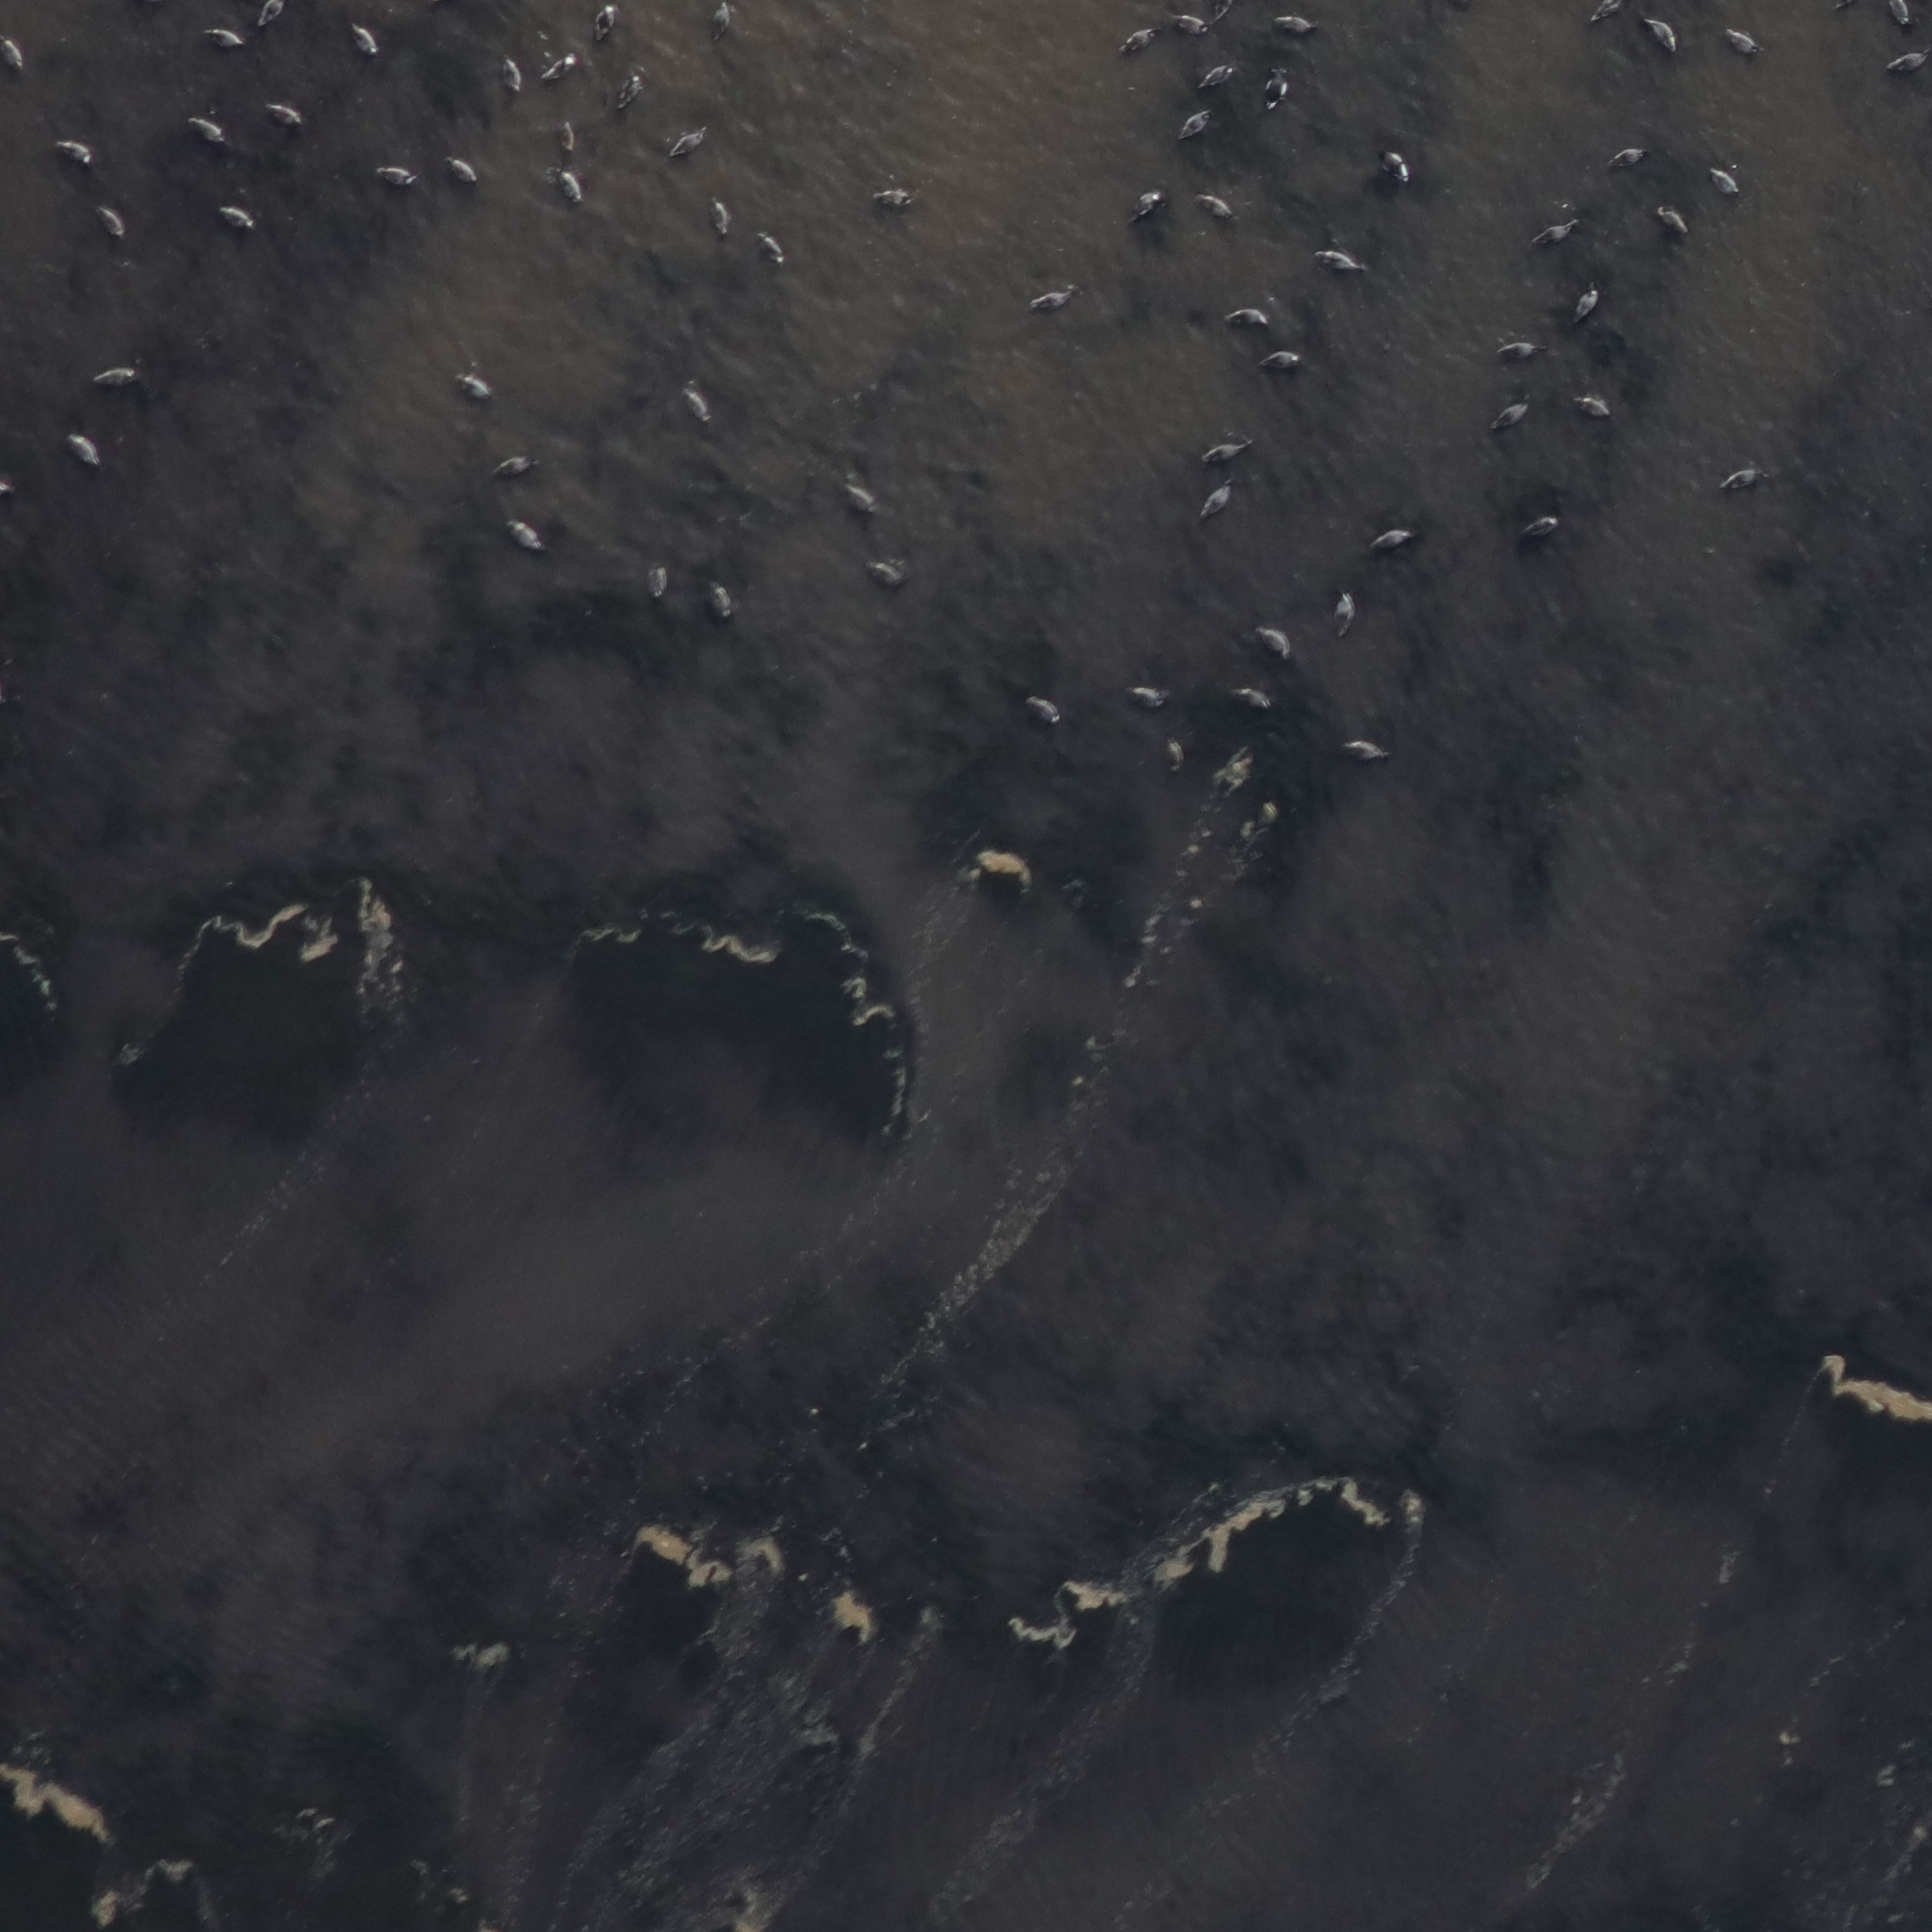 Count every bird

69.